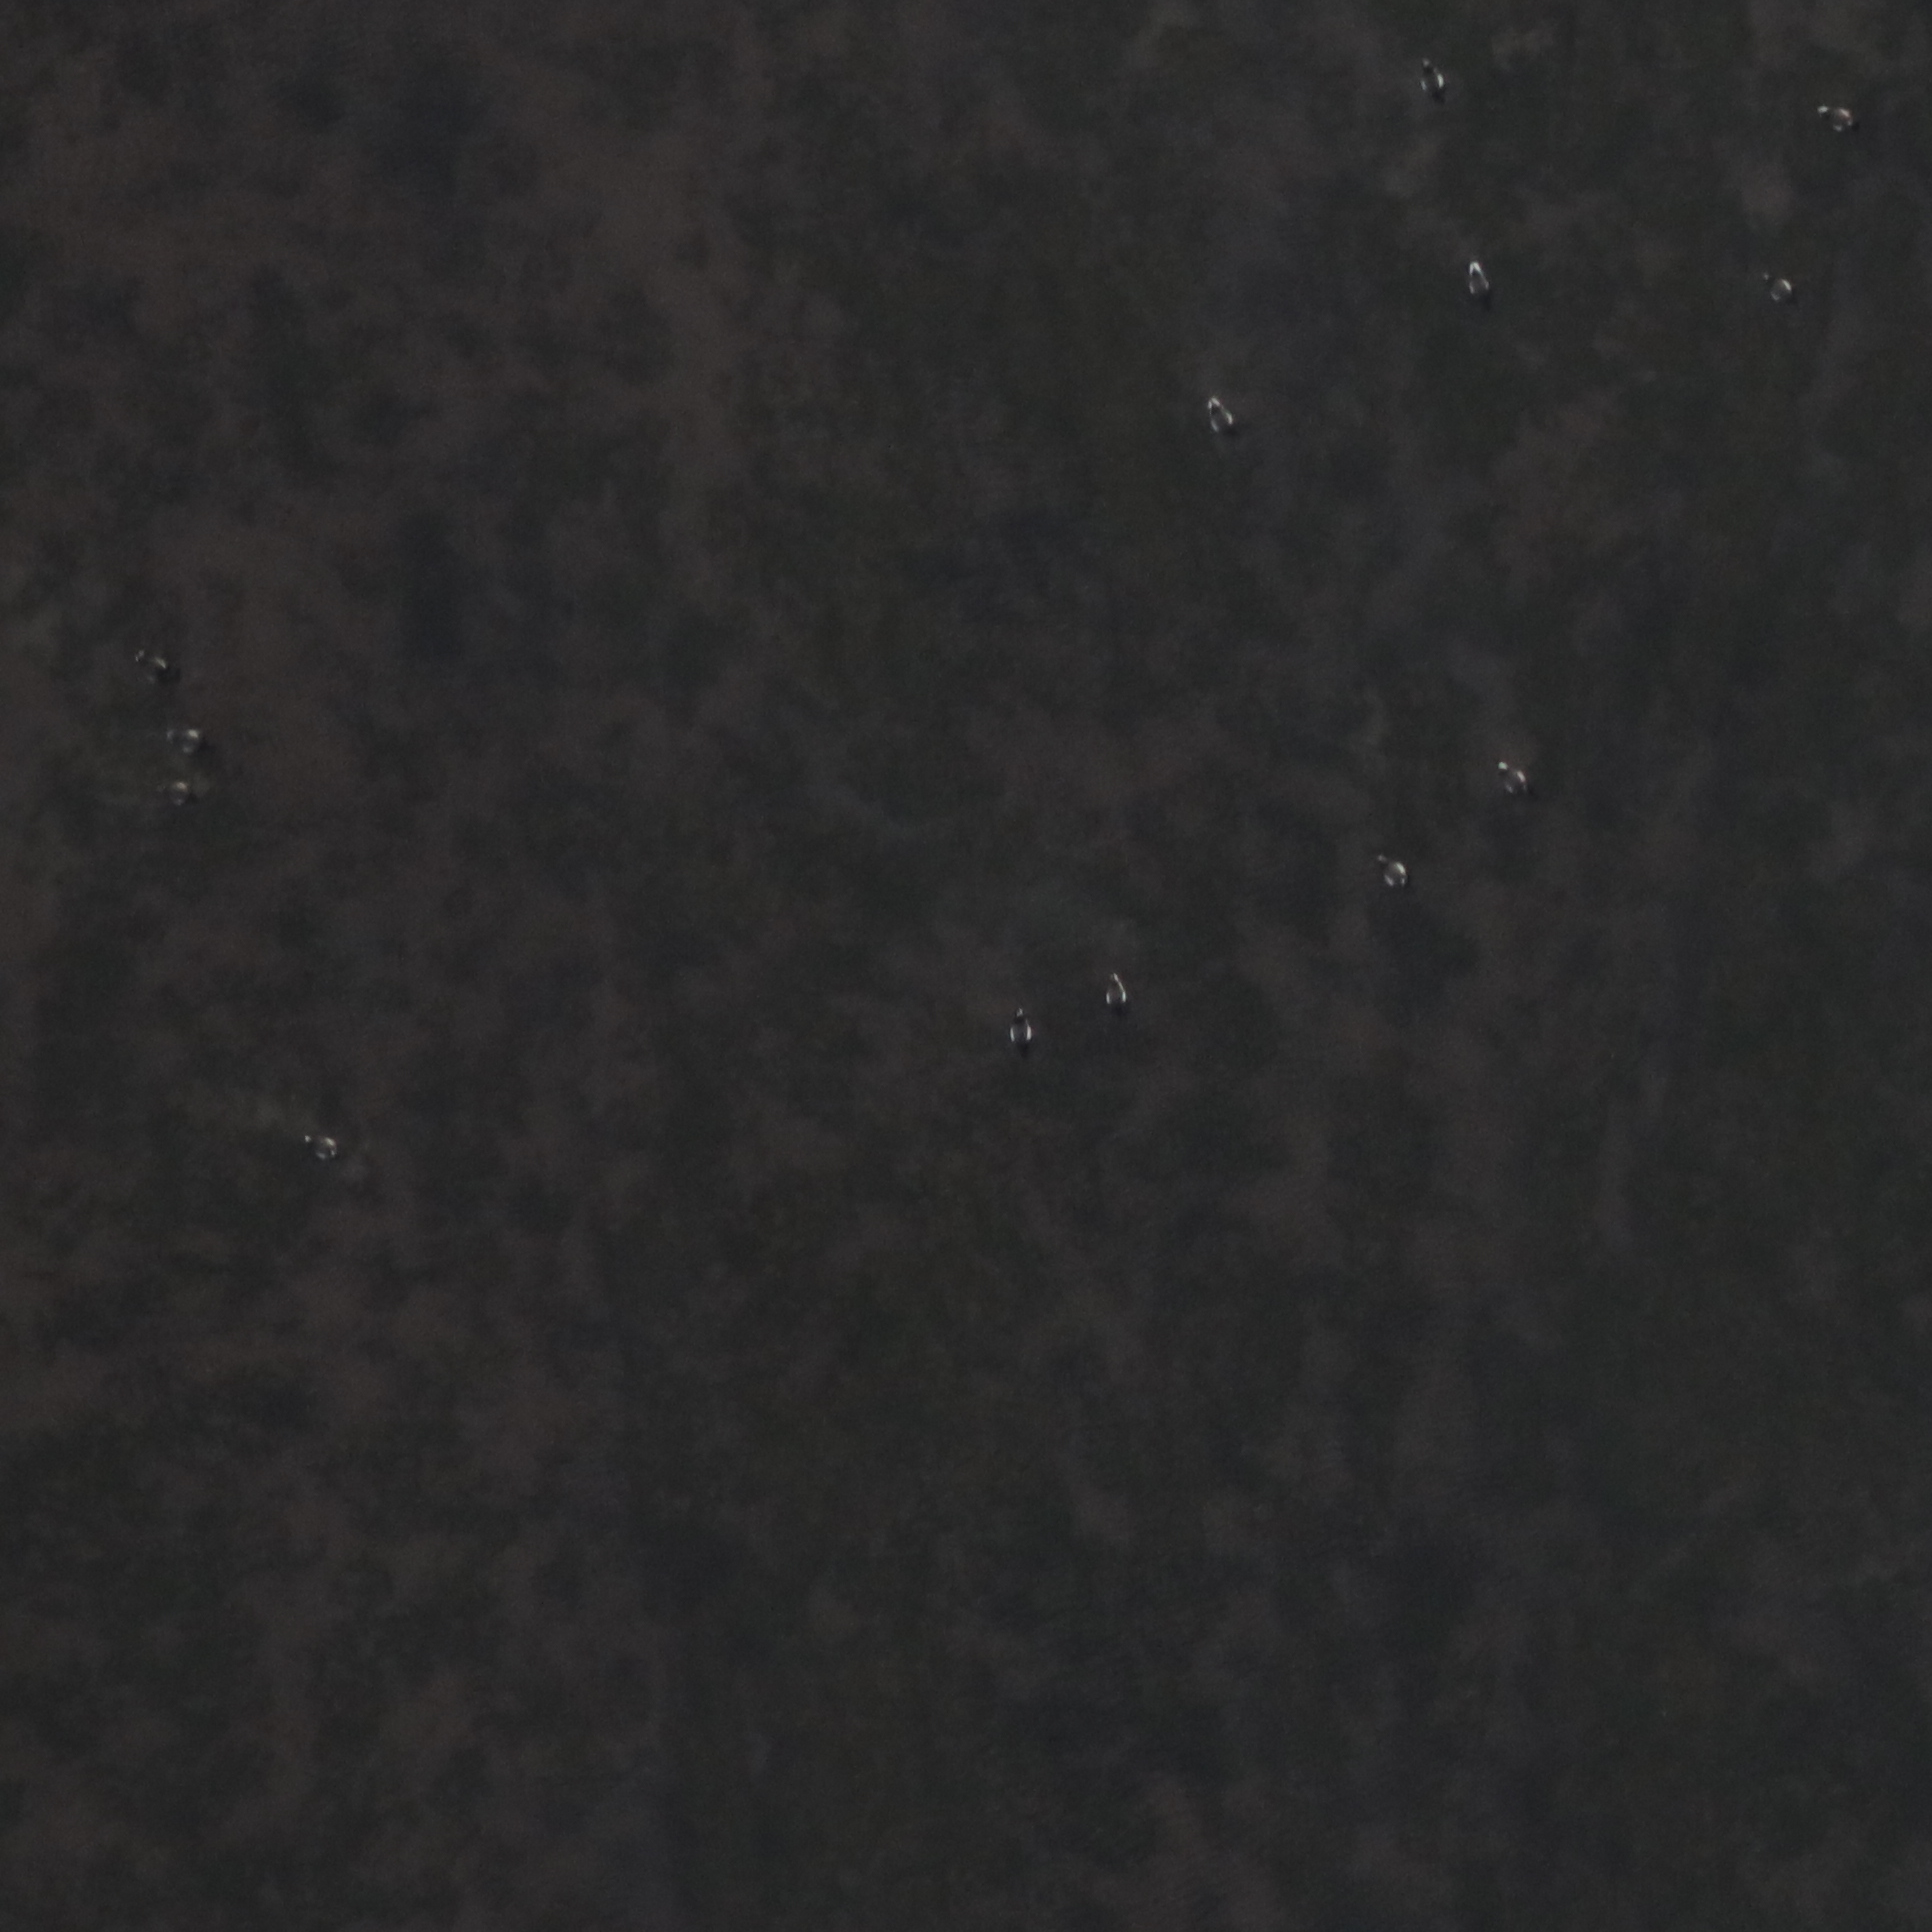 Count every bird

13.